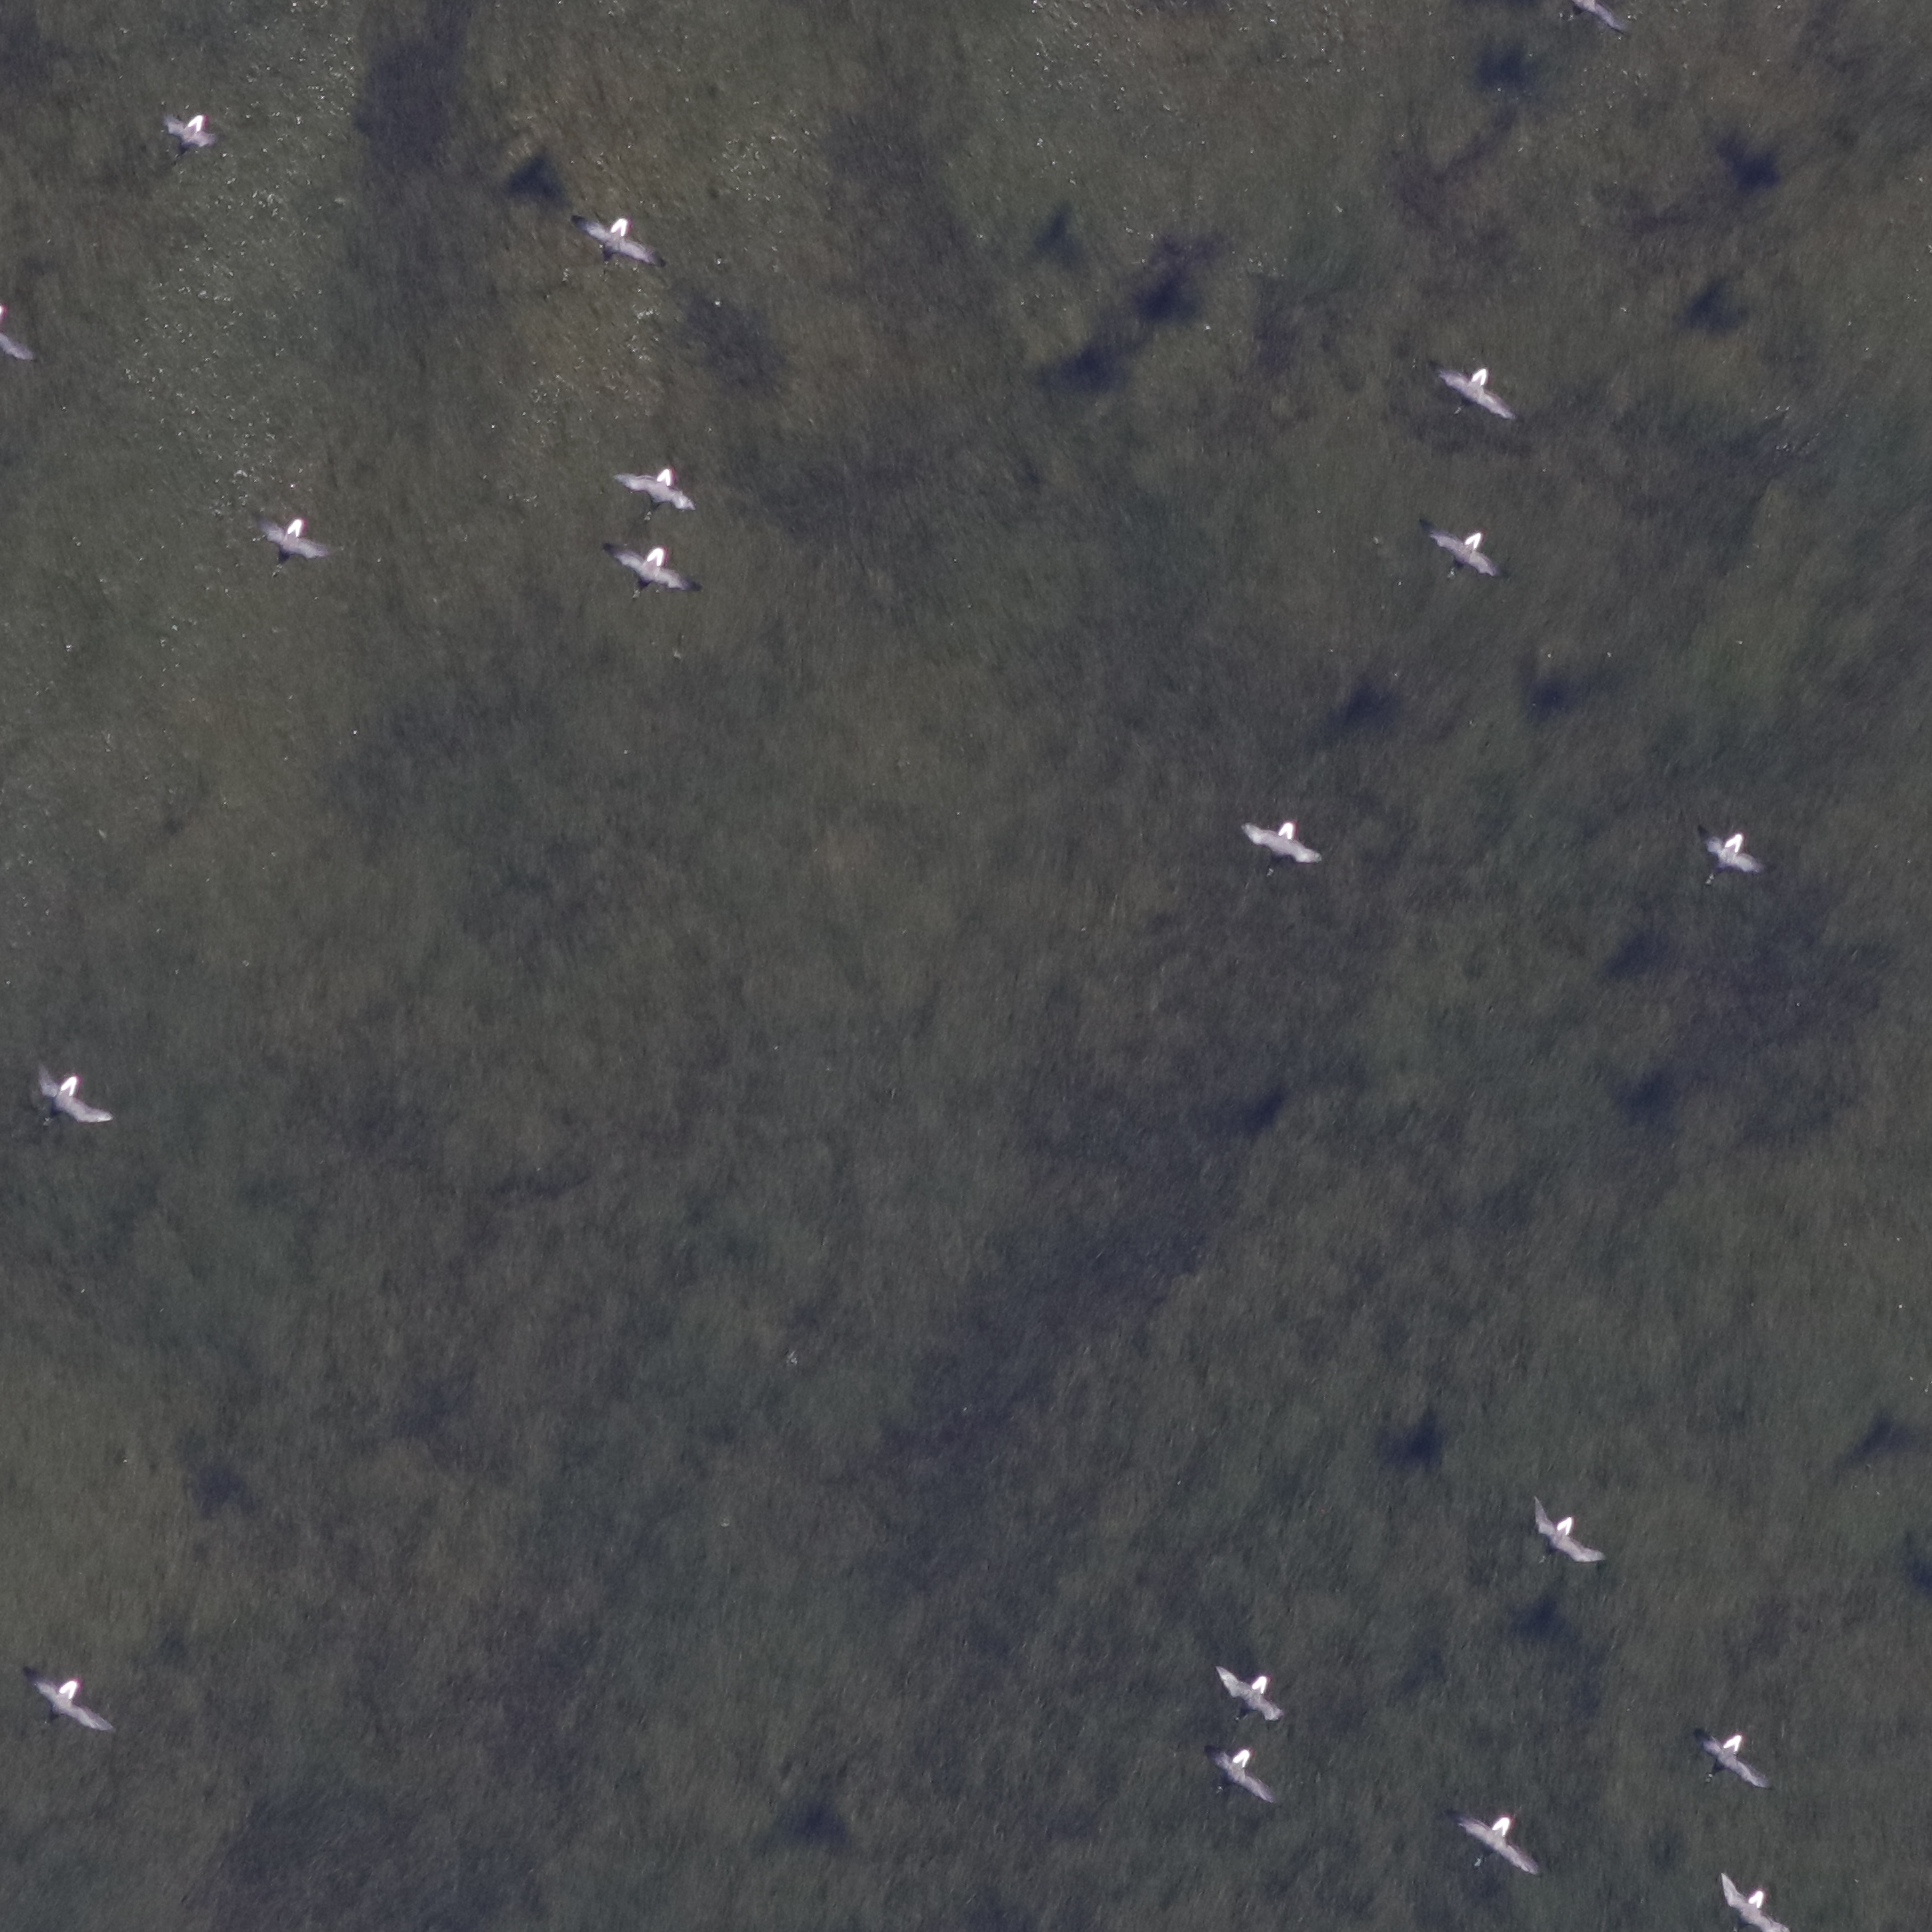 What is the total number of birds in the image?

18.